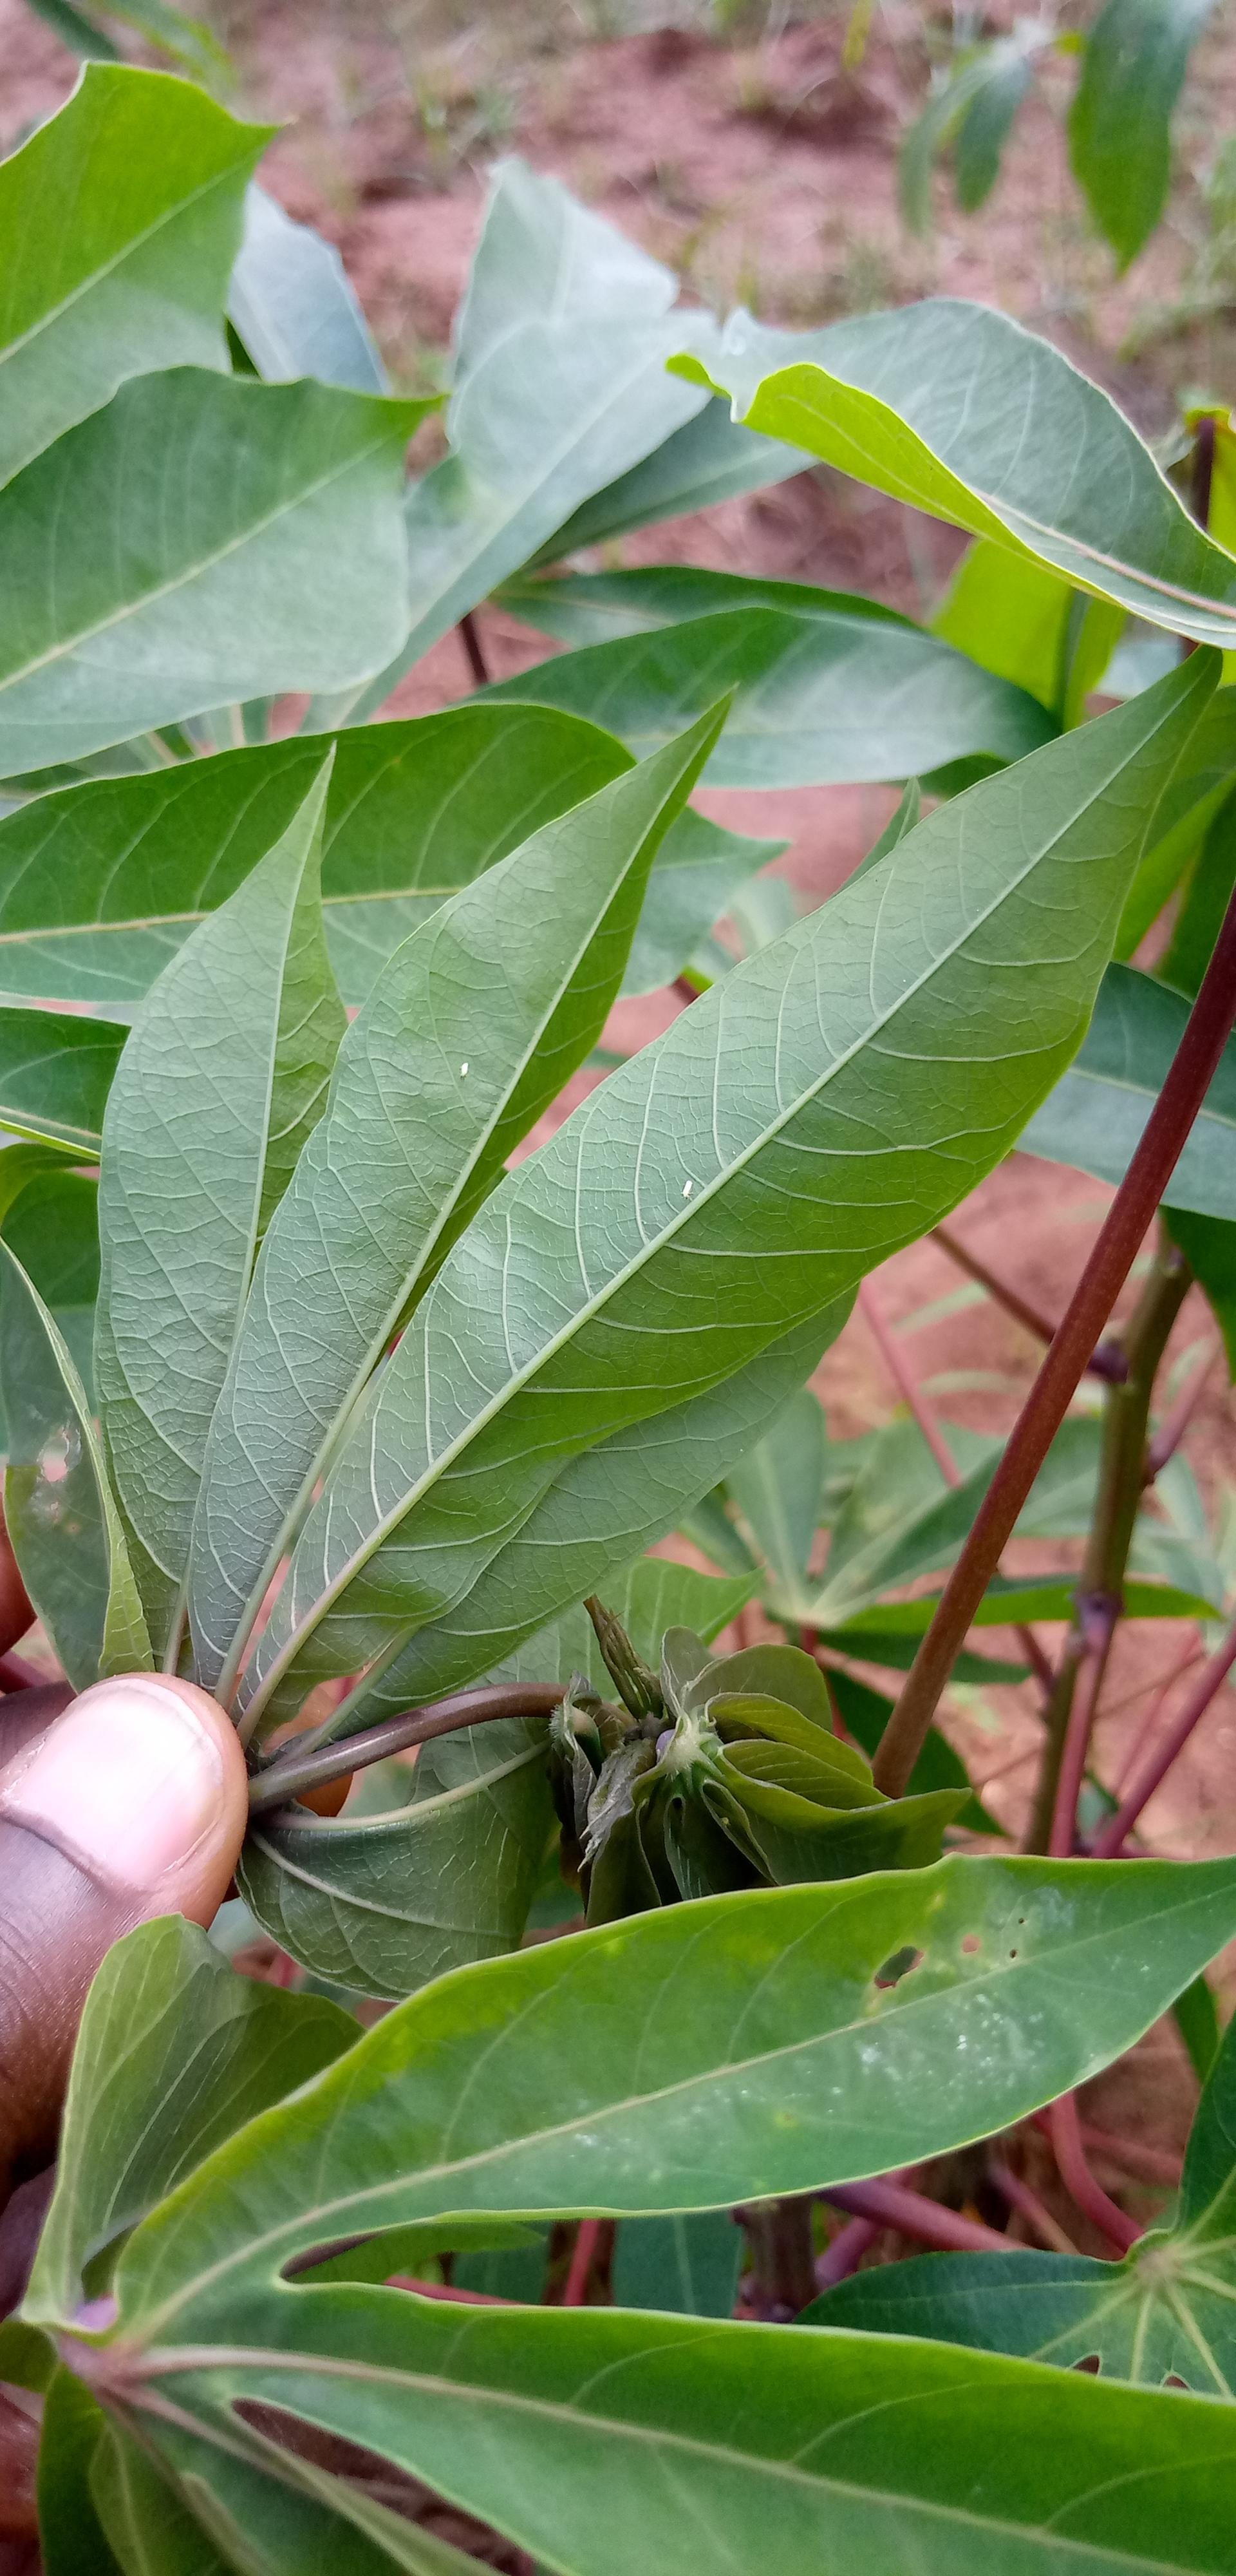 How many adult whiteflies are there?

2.